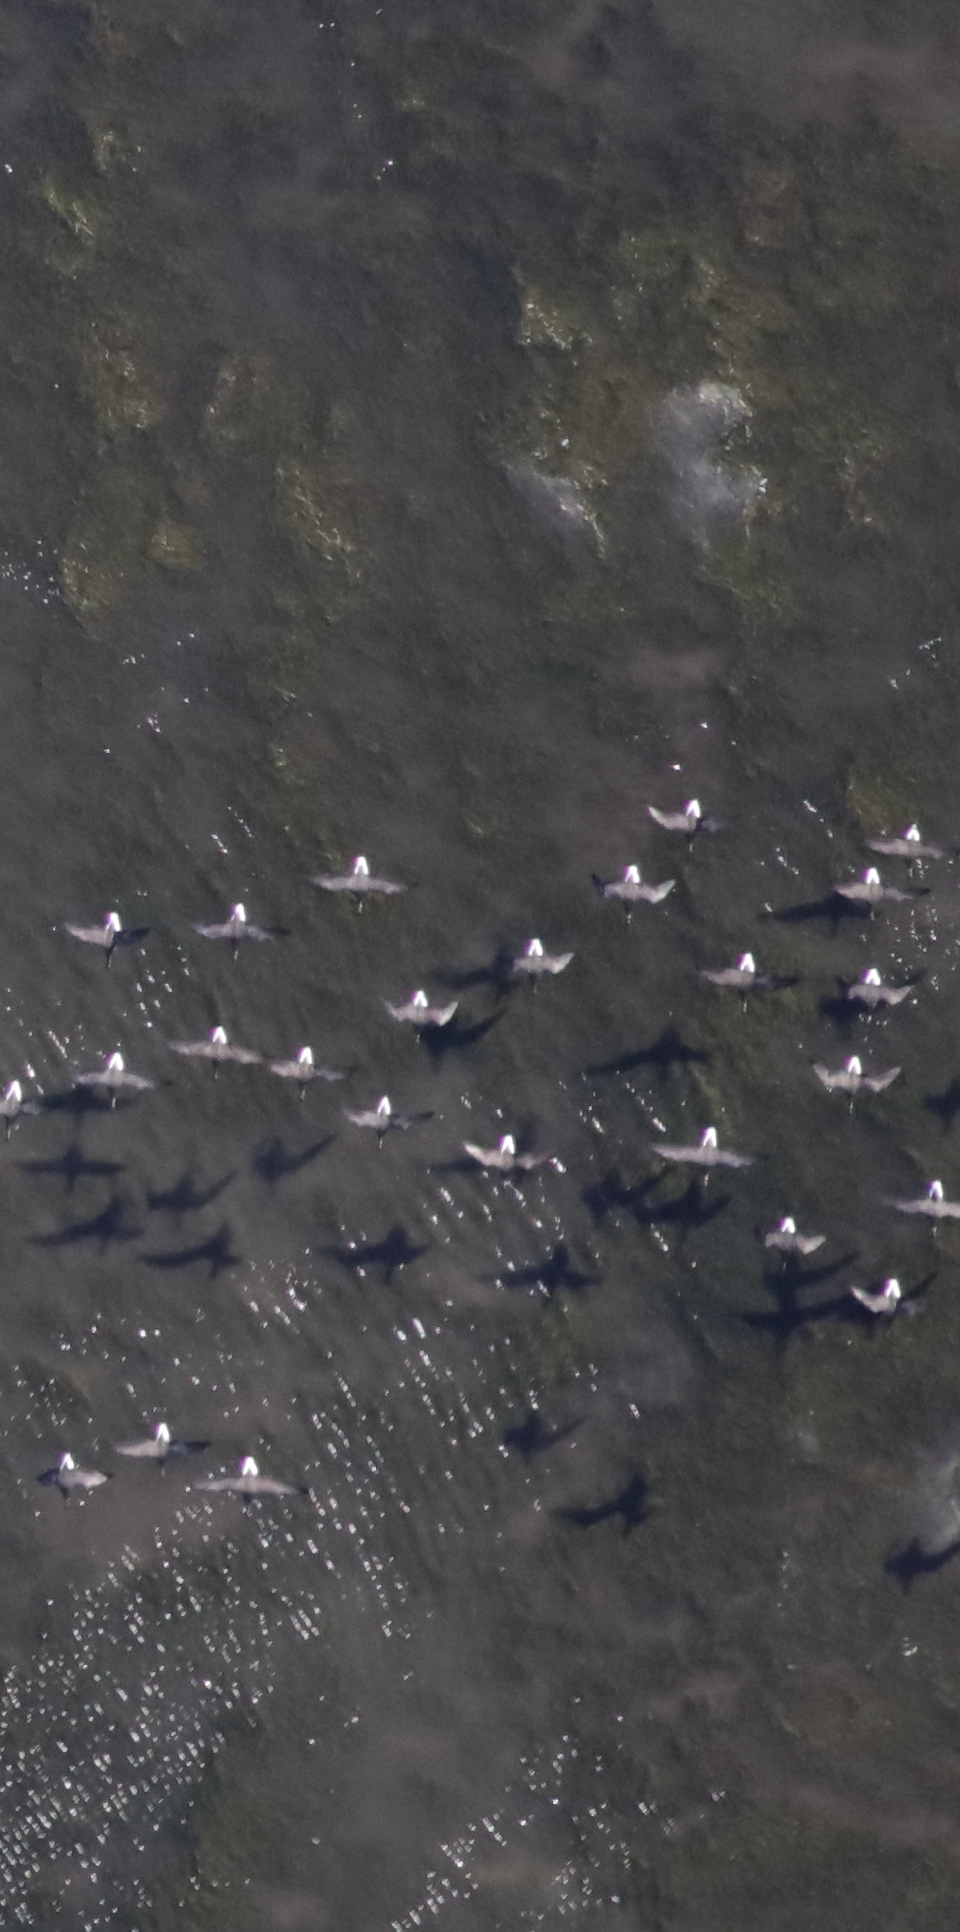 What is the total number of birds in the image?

25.